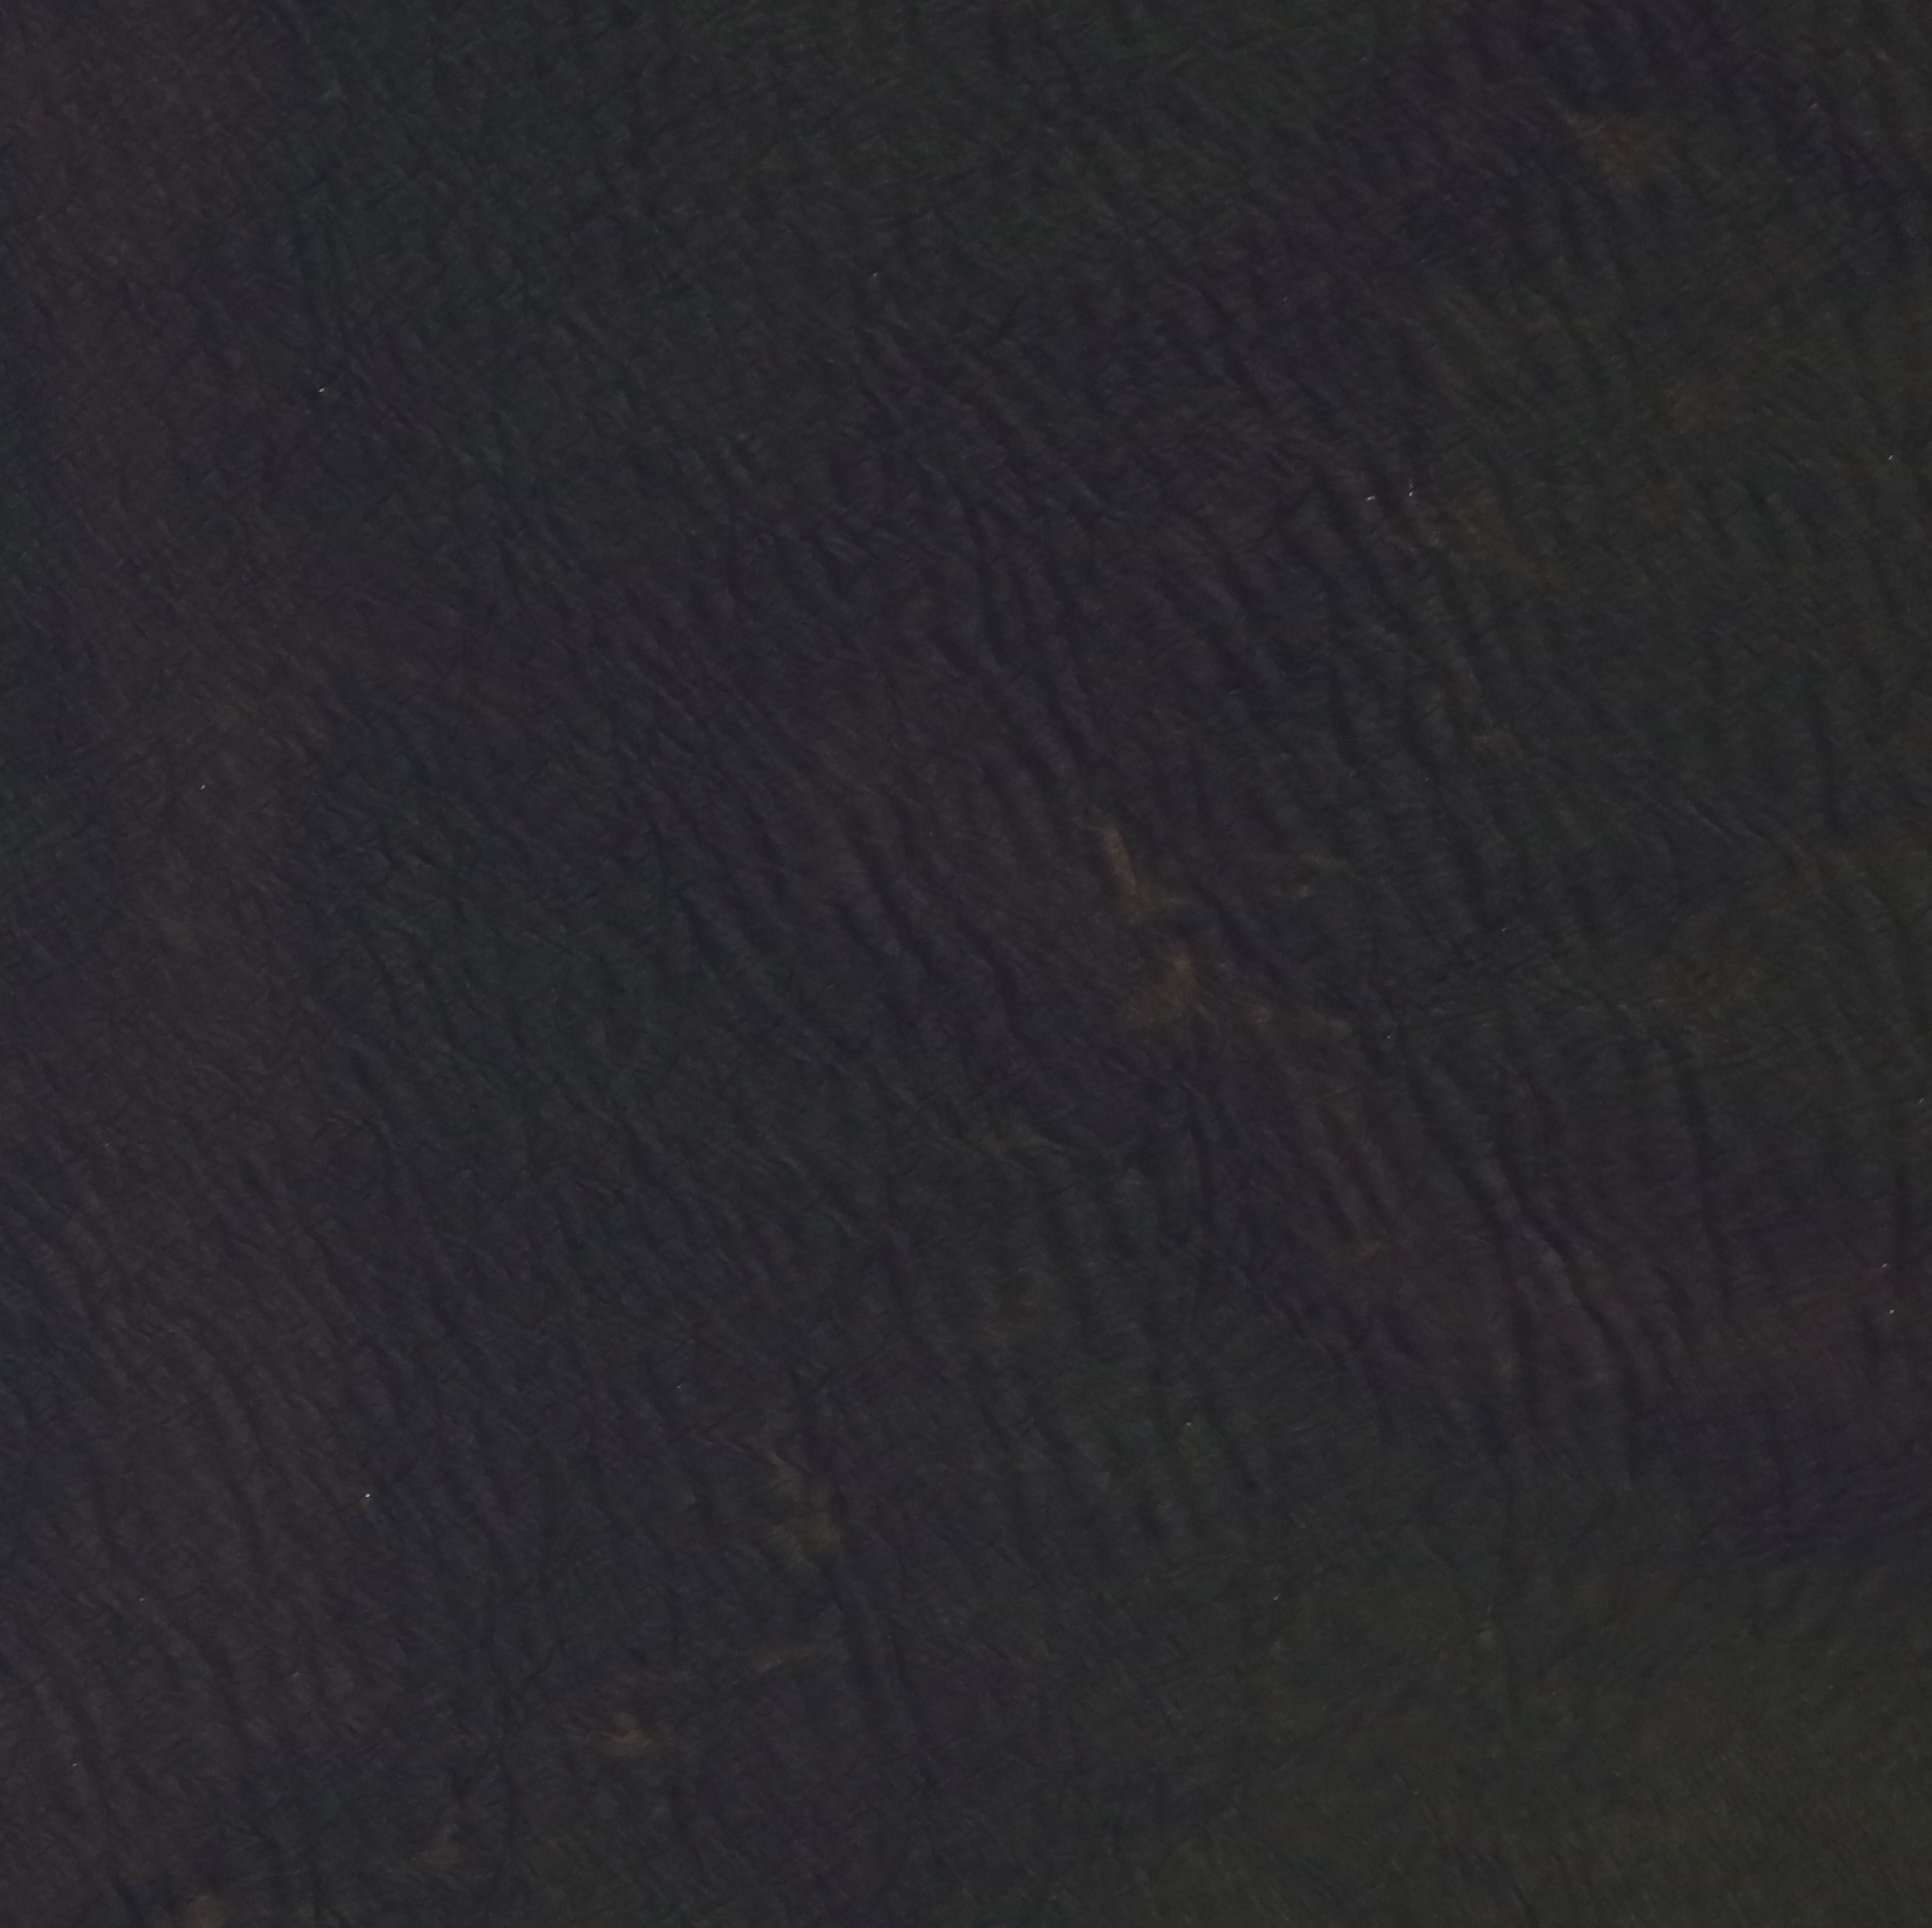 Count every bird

0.